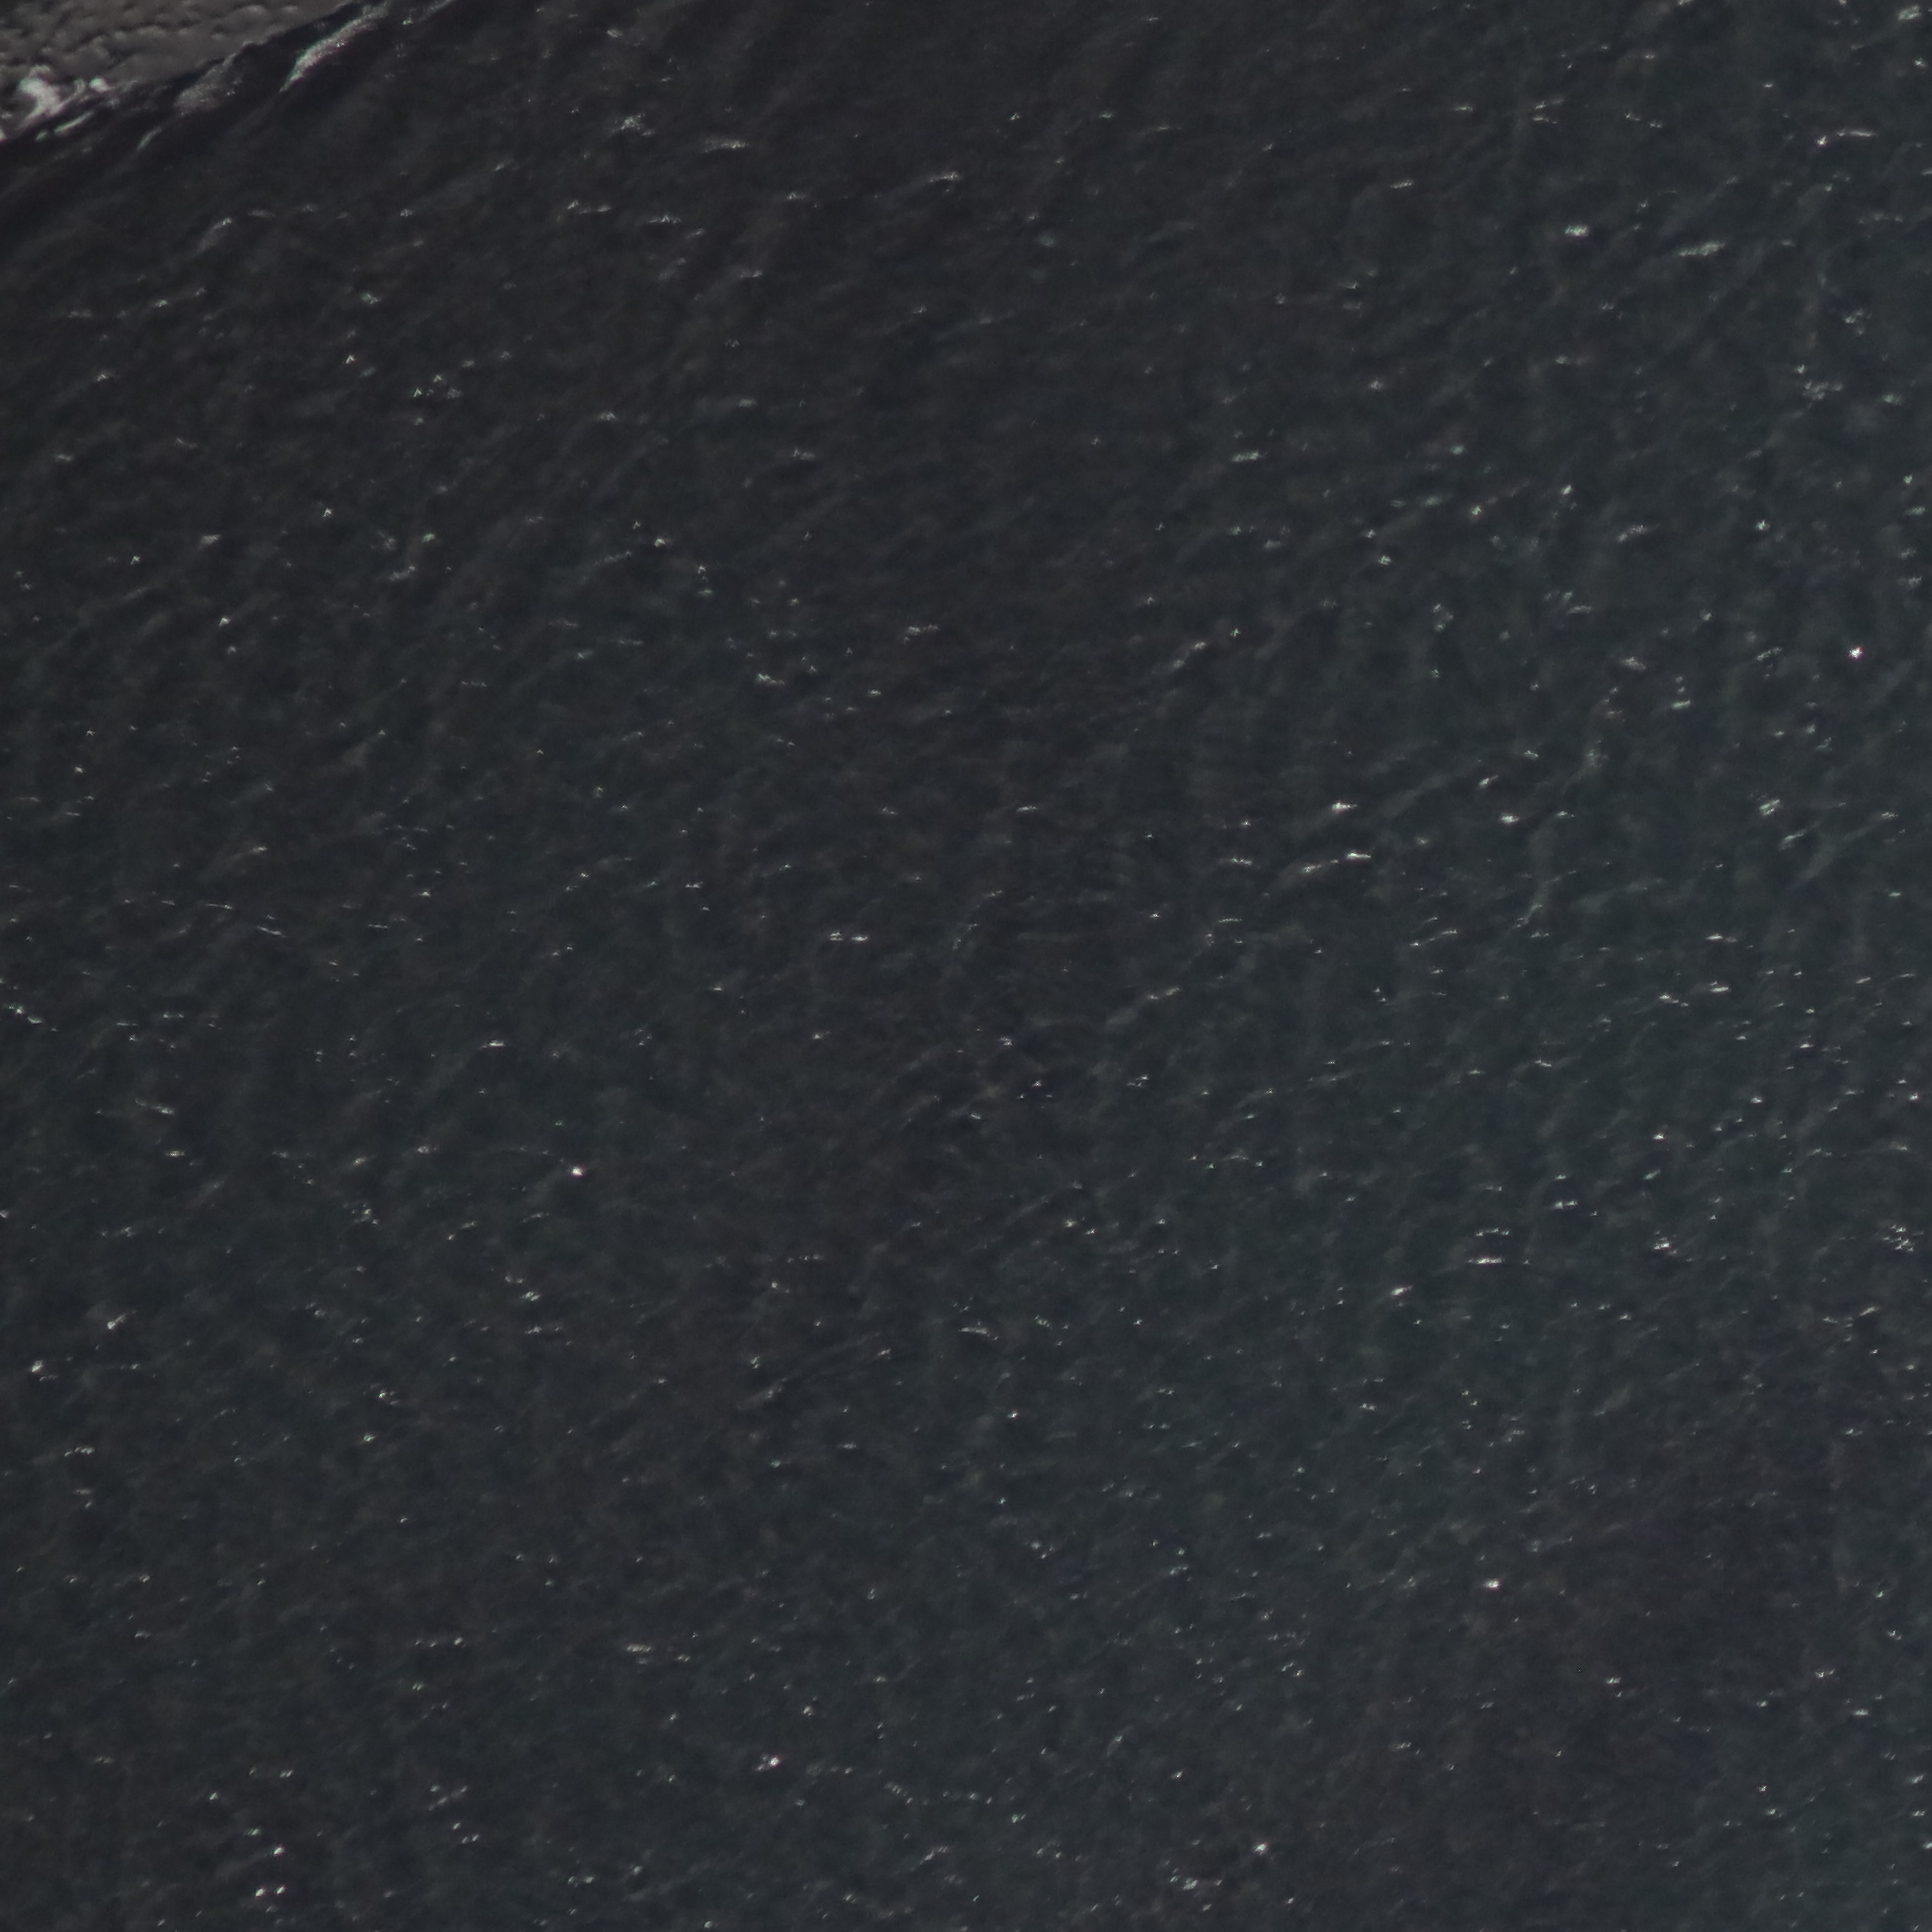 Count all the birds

0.